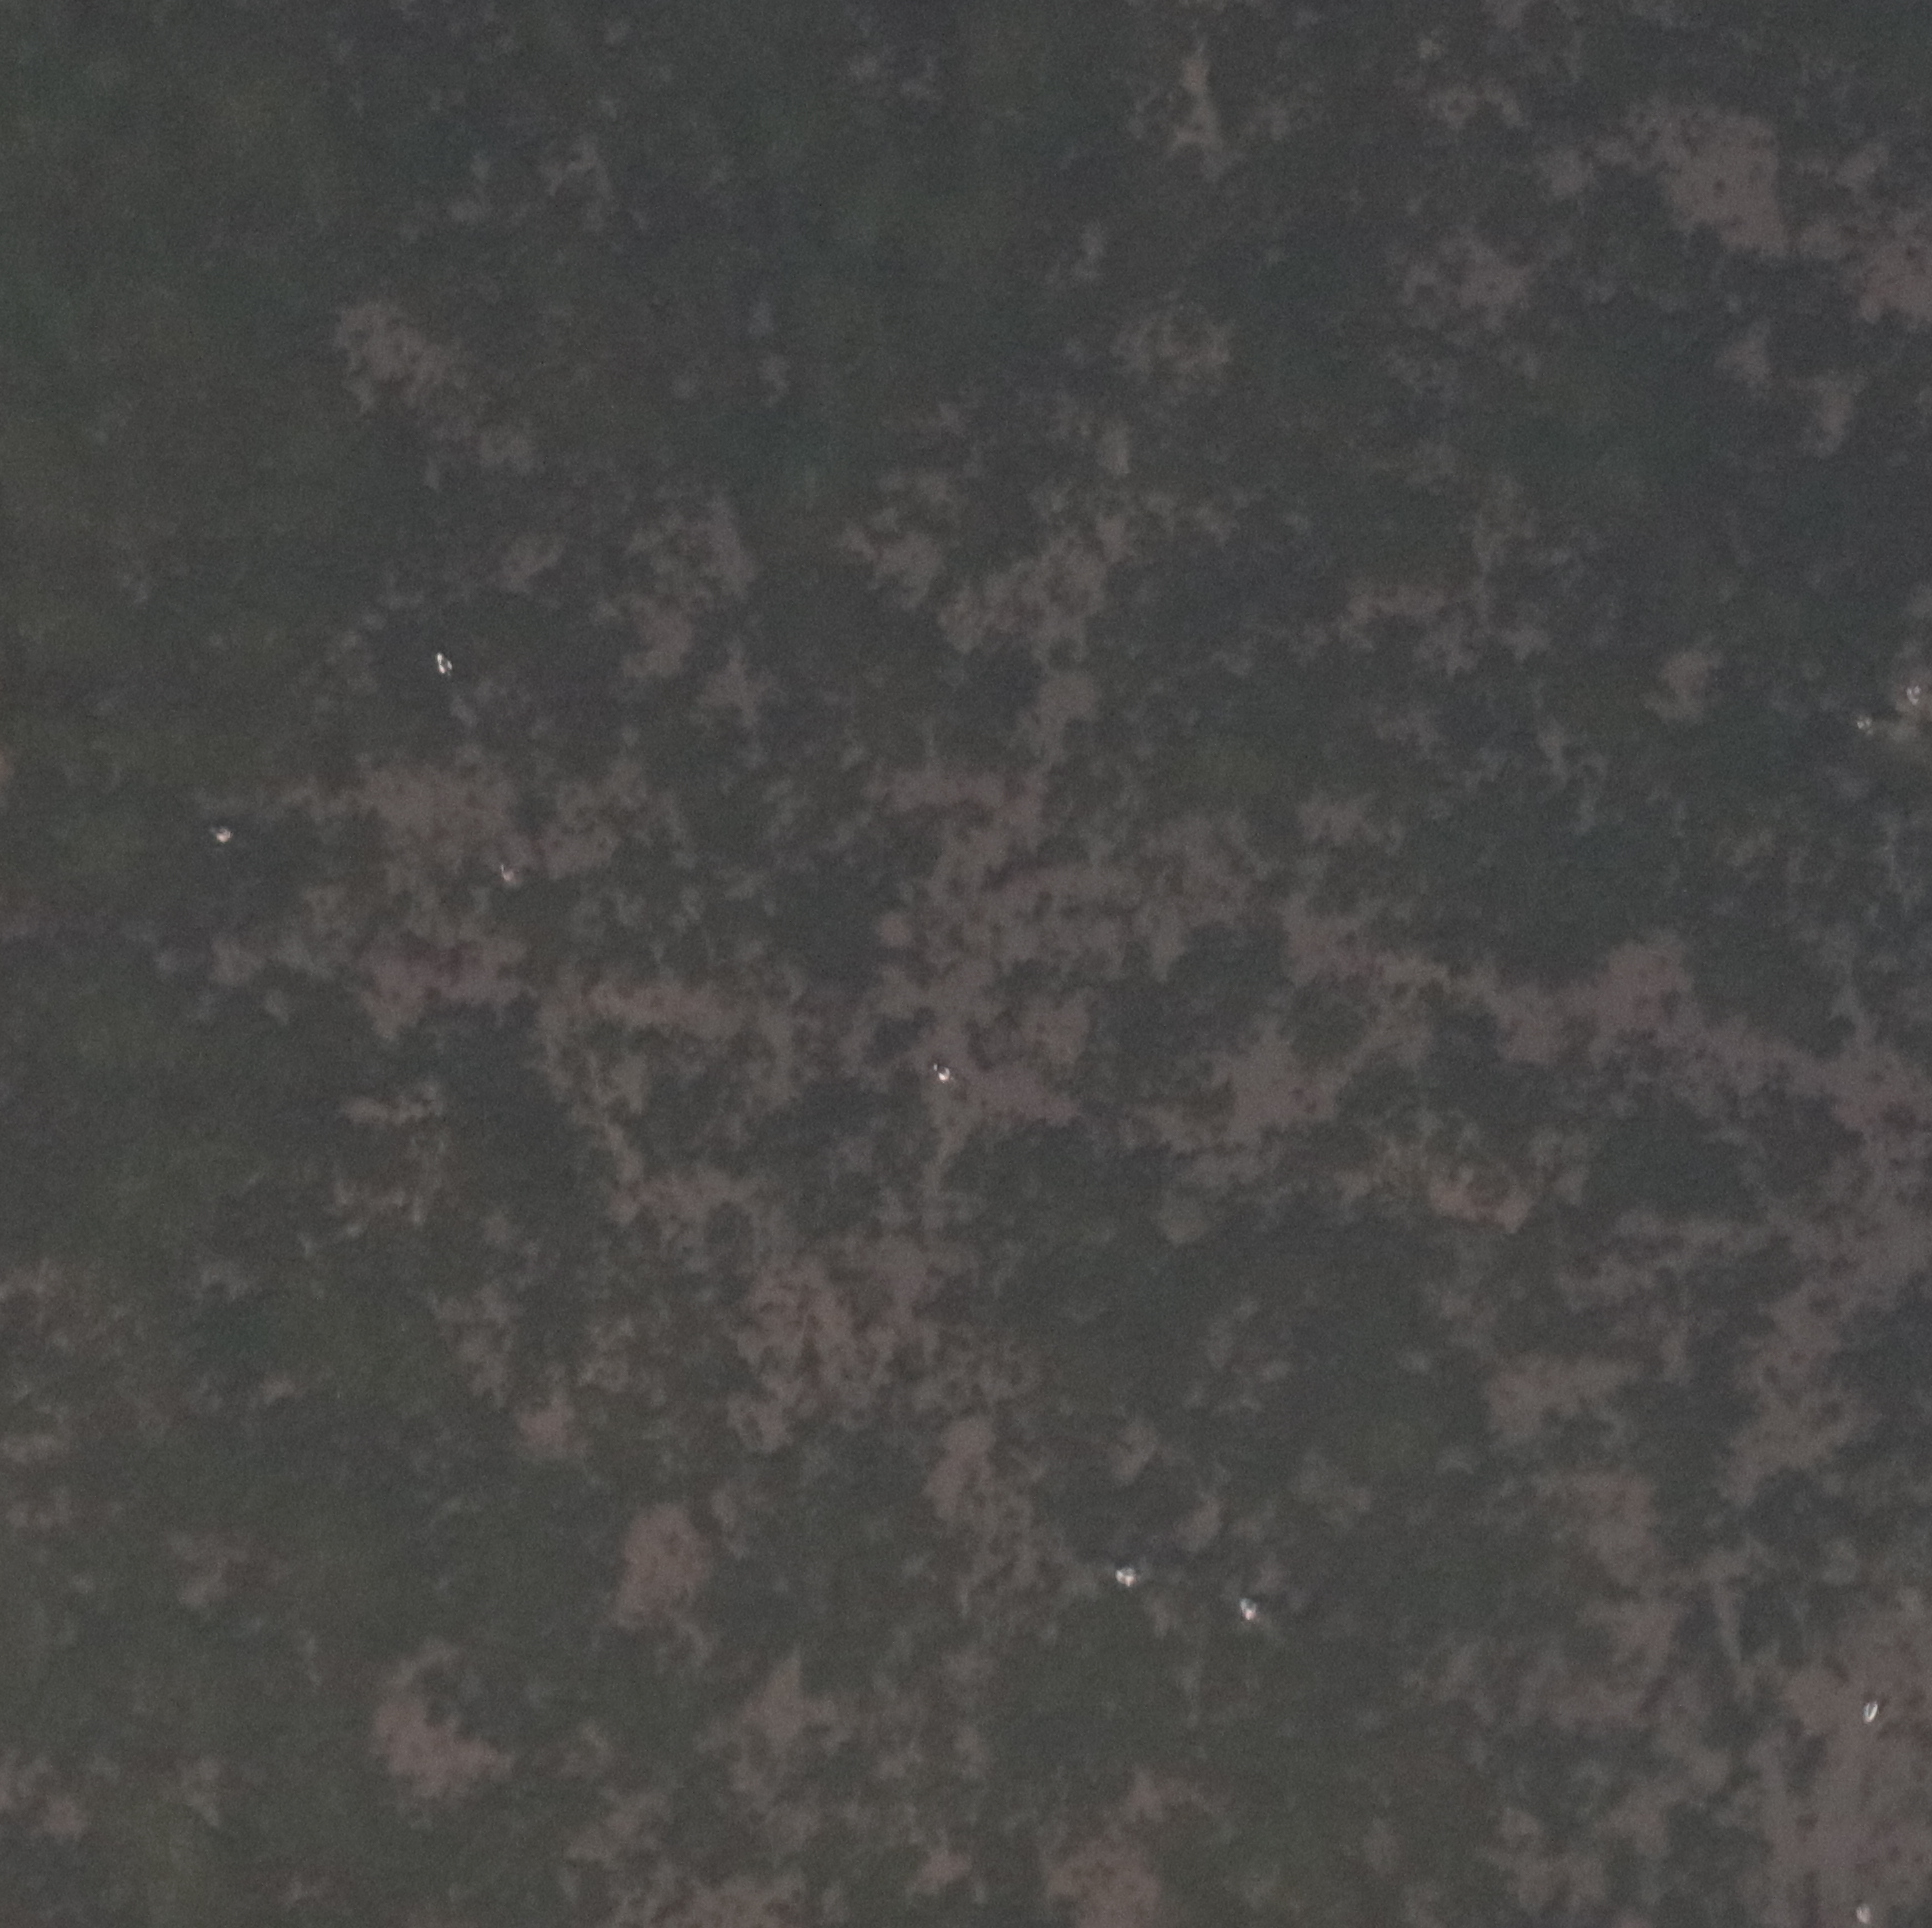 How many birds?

10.